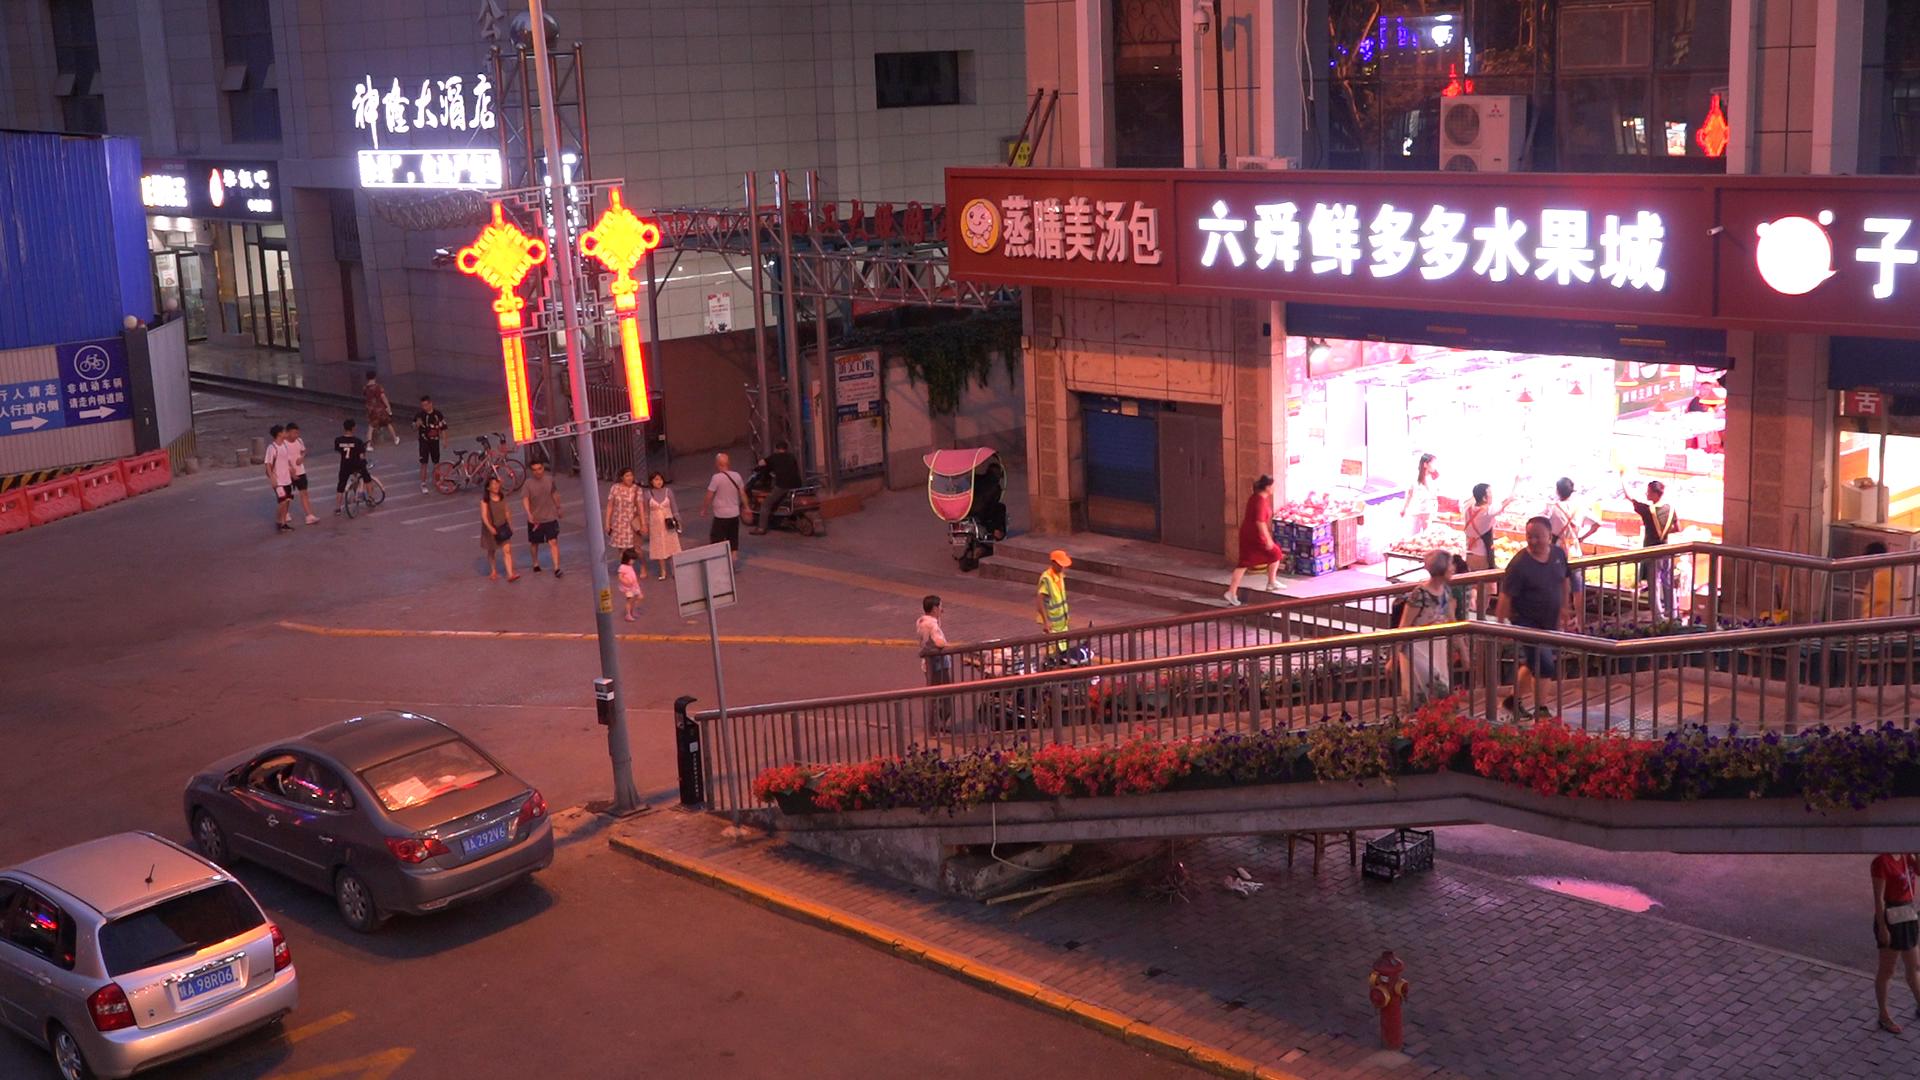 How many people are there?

24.